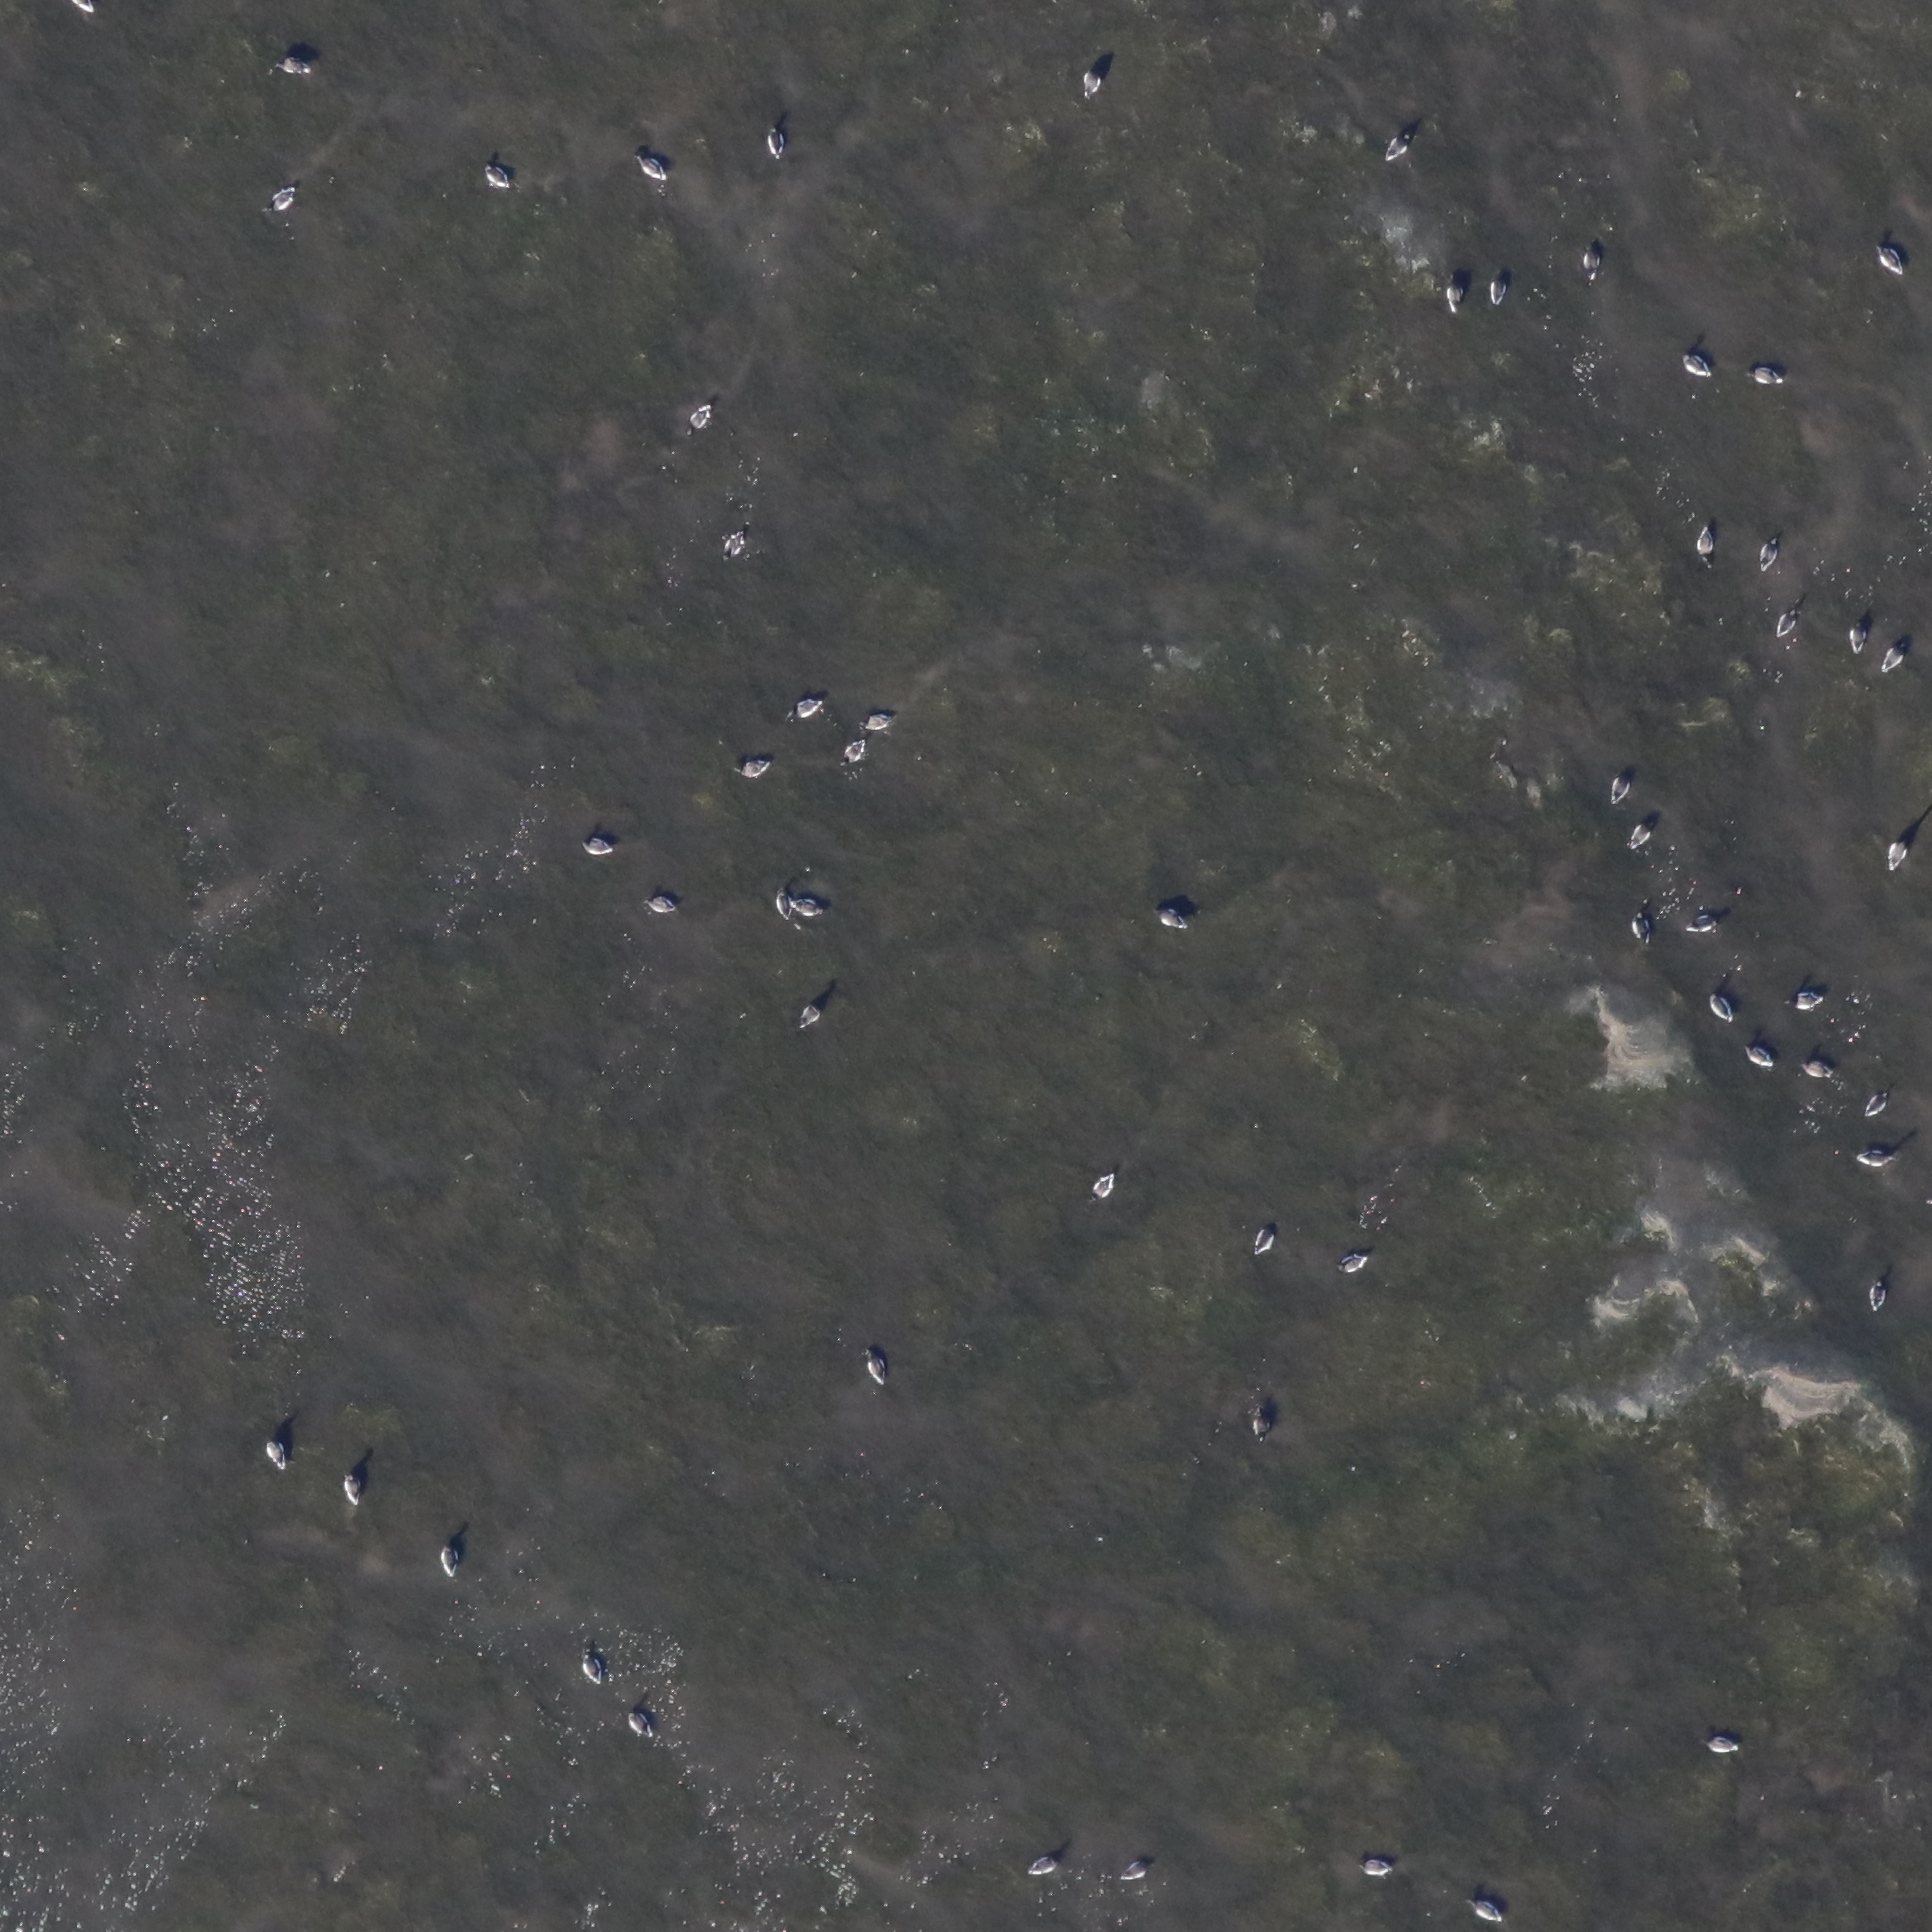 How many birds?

56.